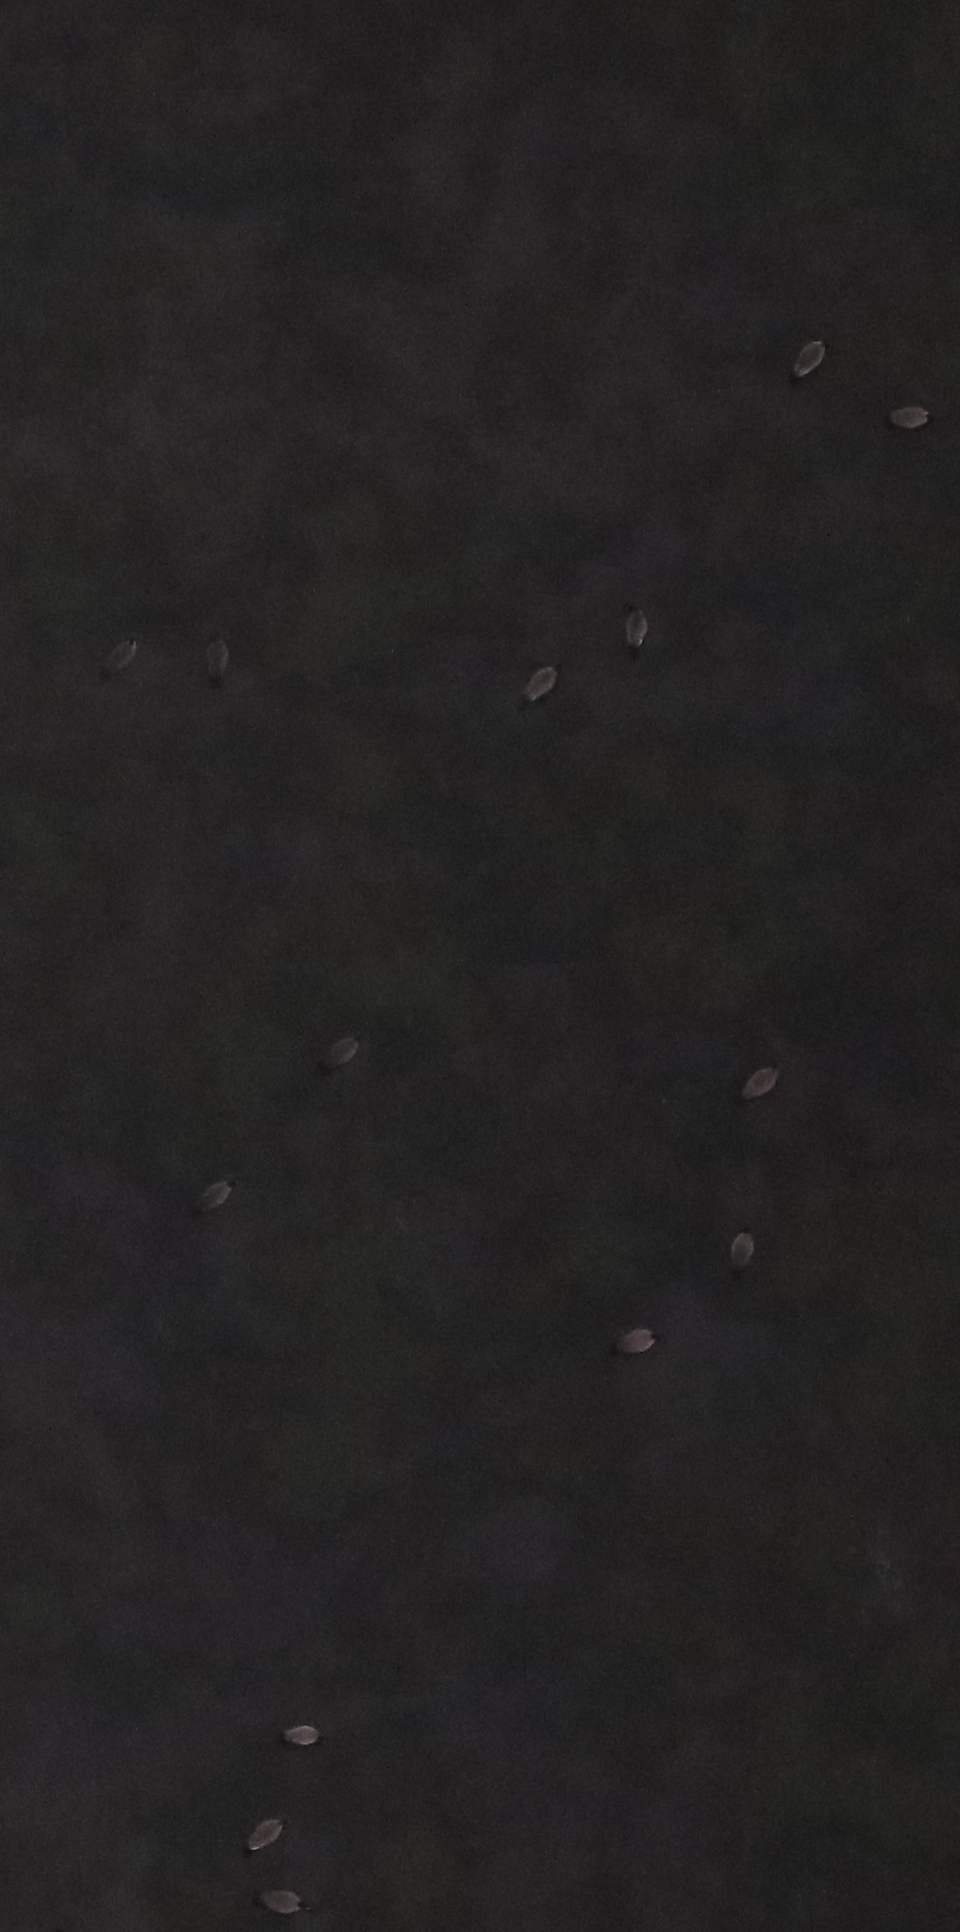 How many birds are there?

14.